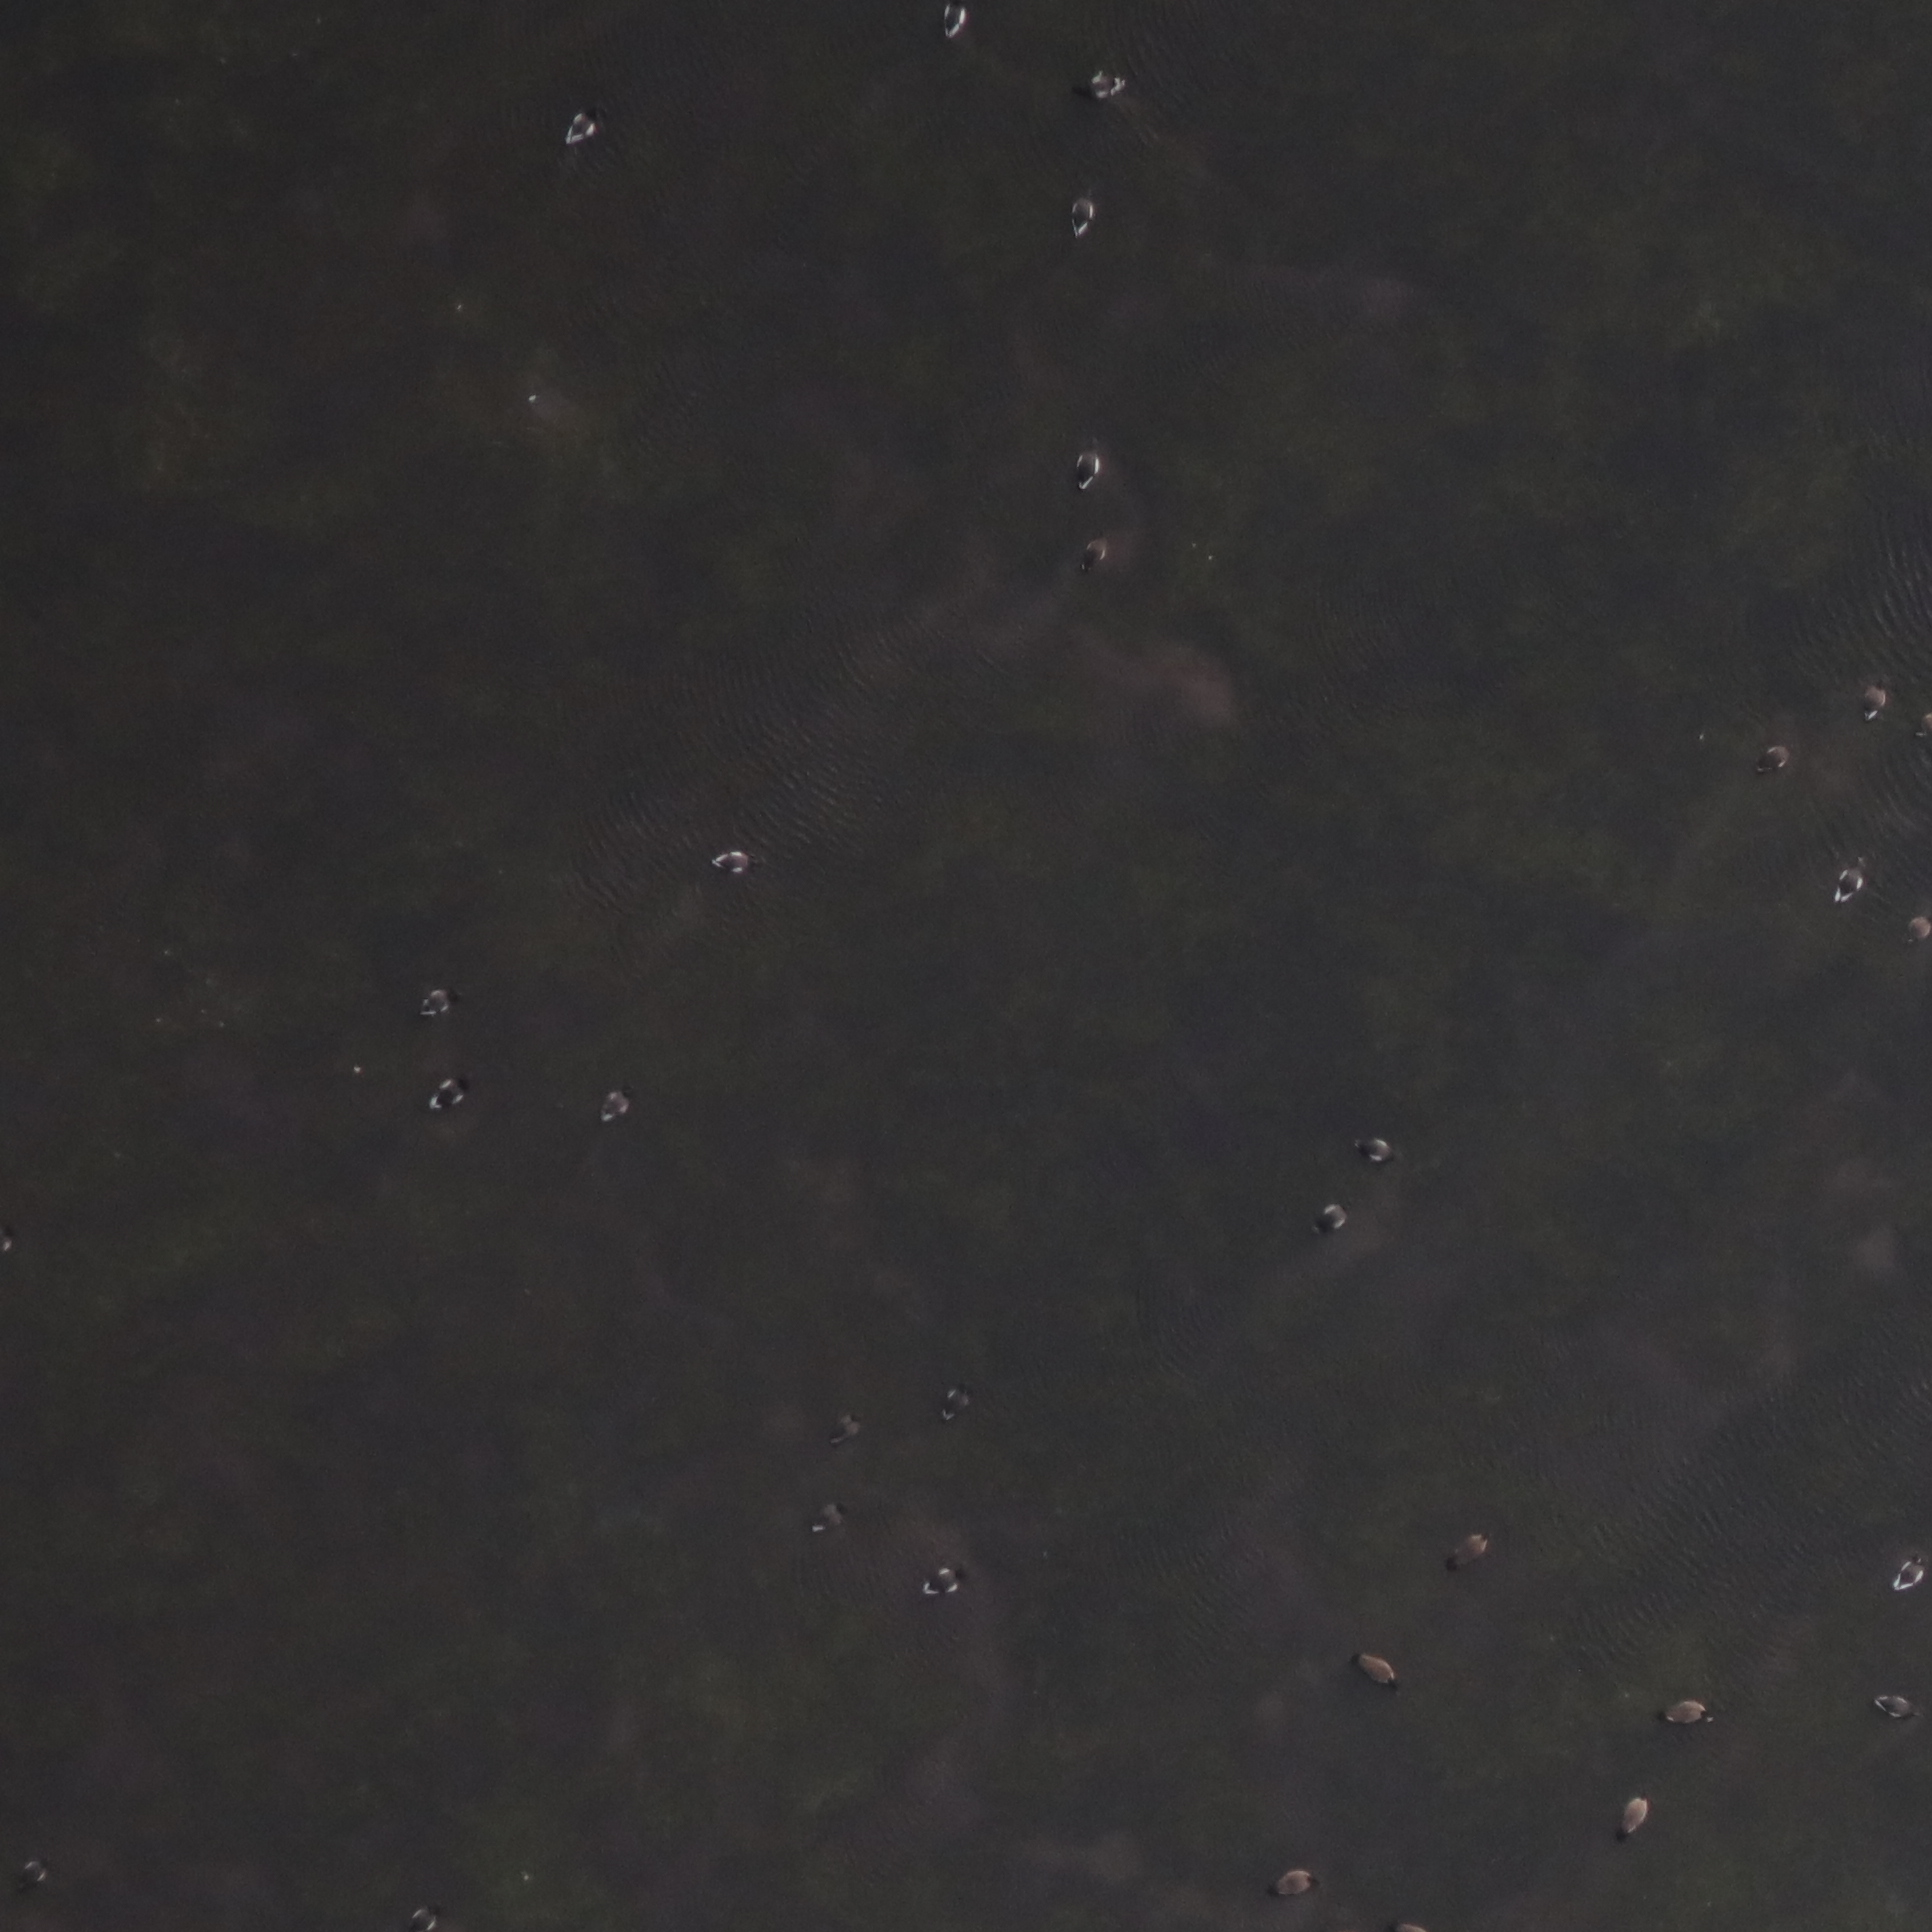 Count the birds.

30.